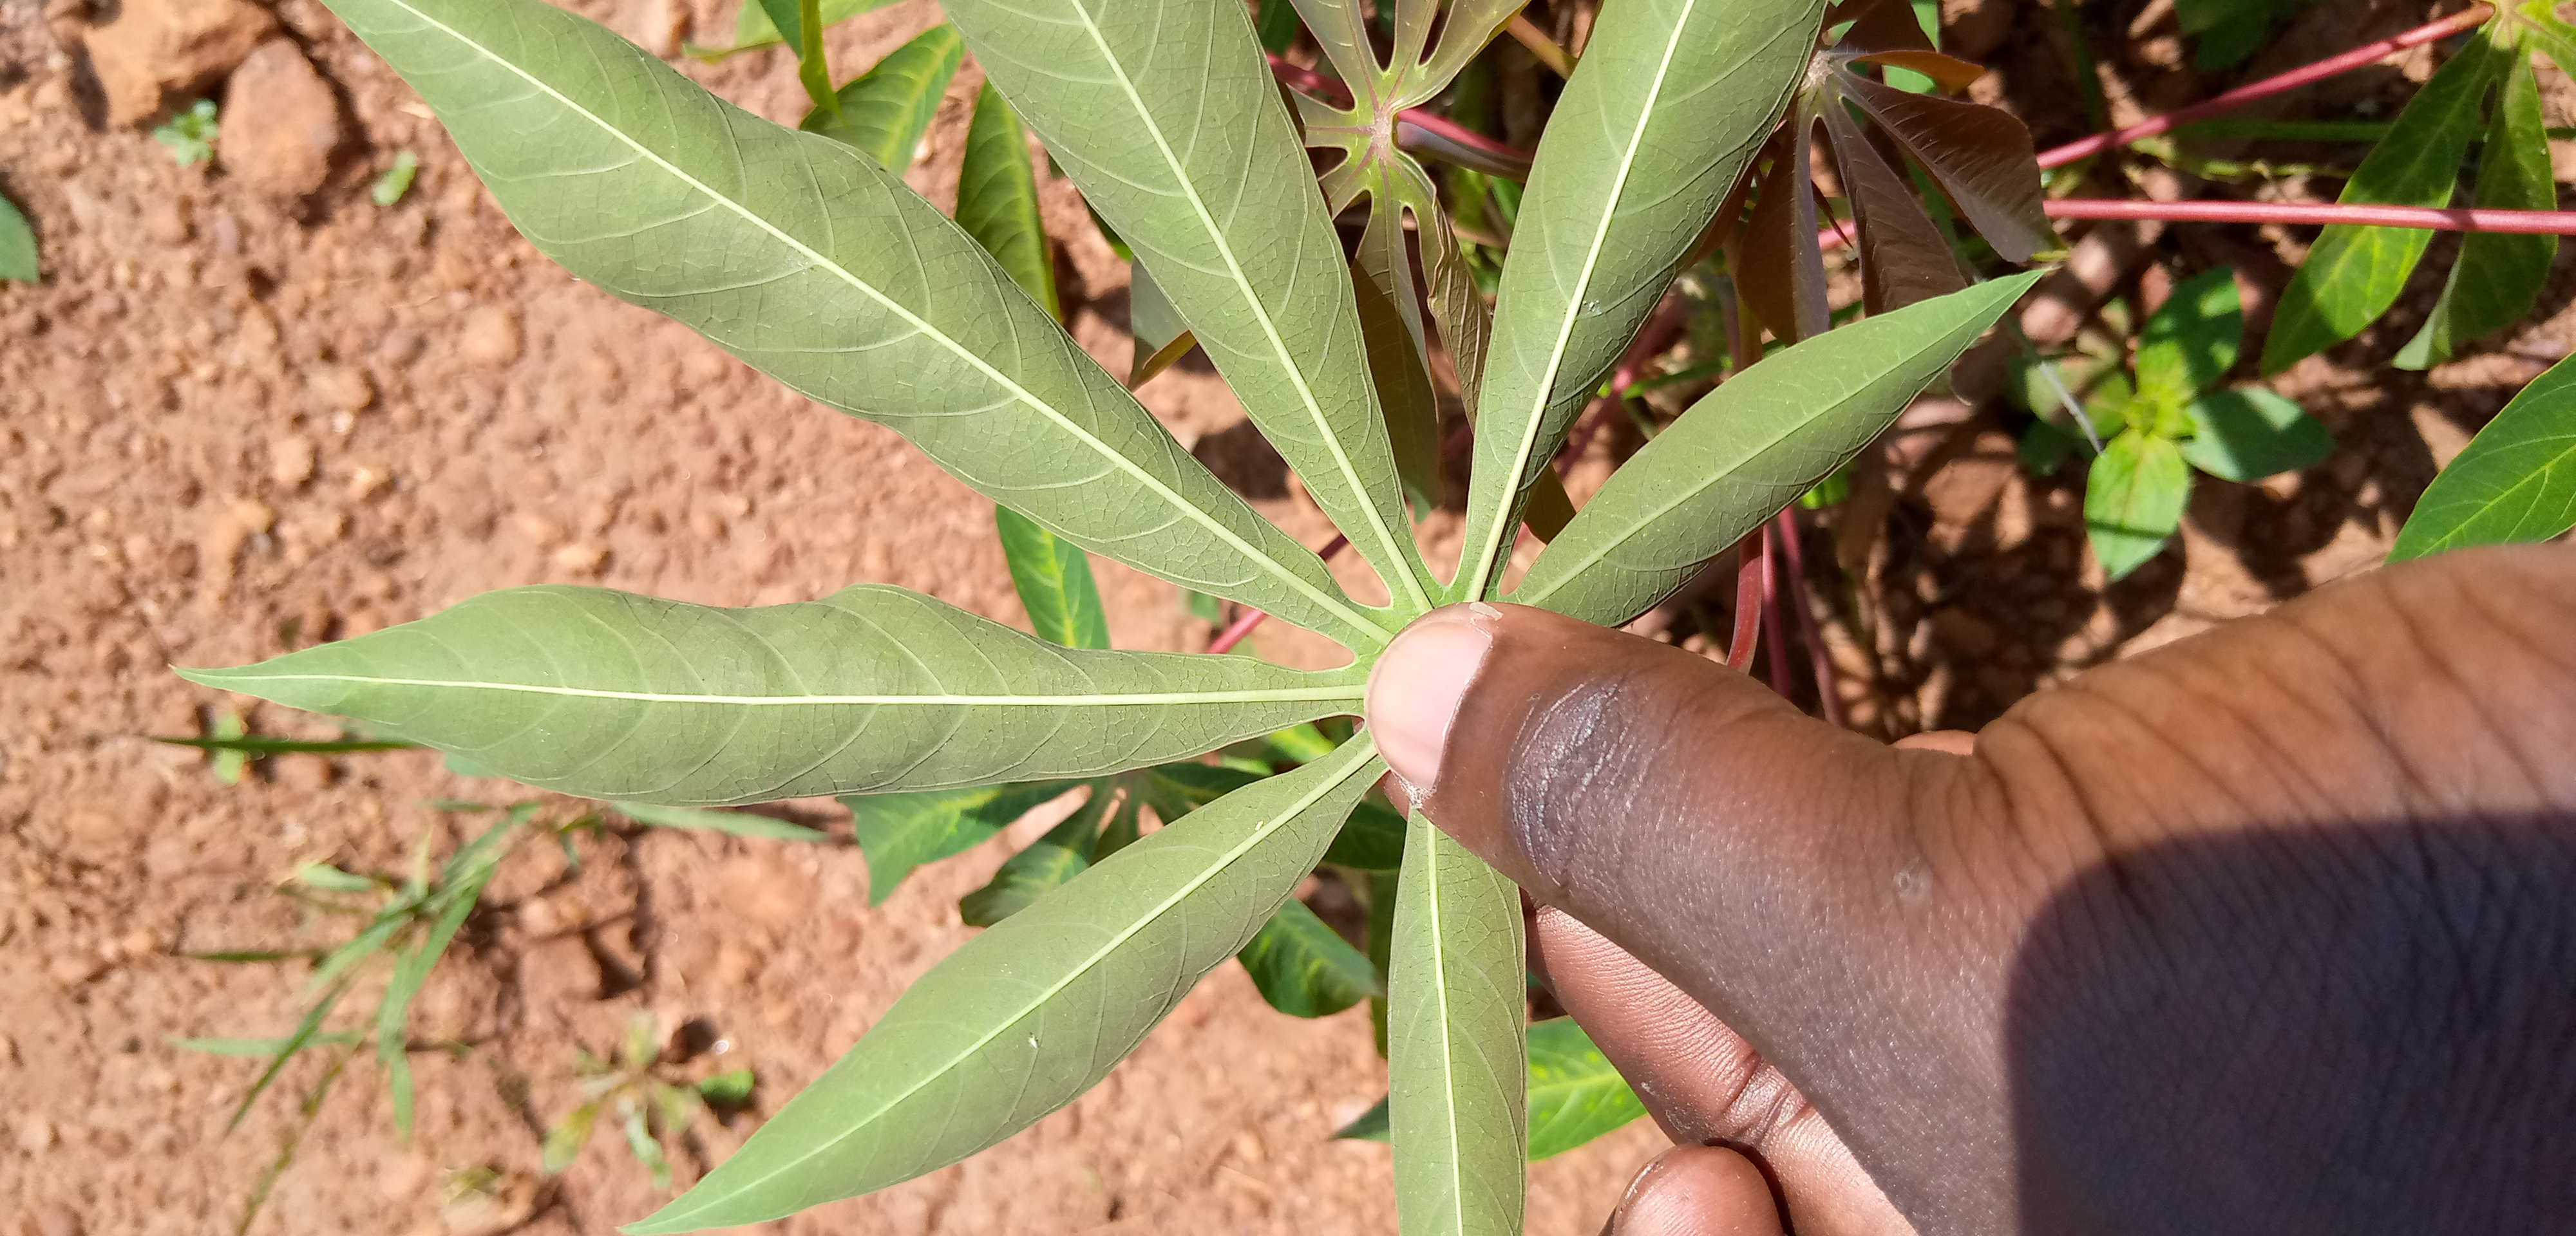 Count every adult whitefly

3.